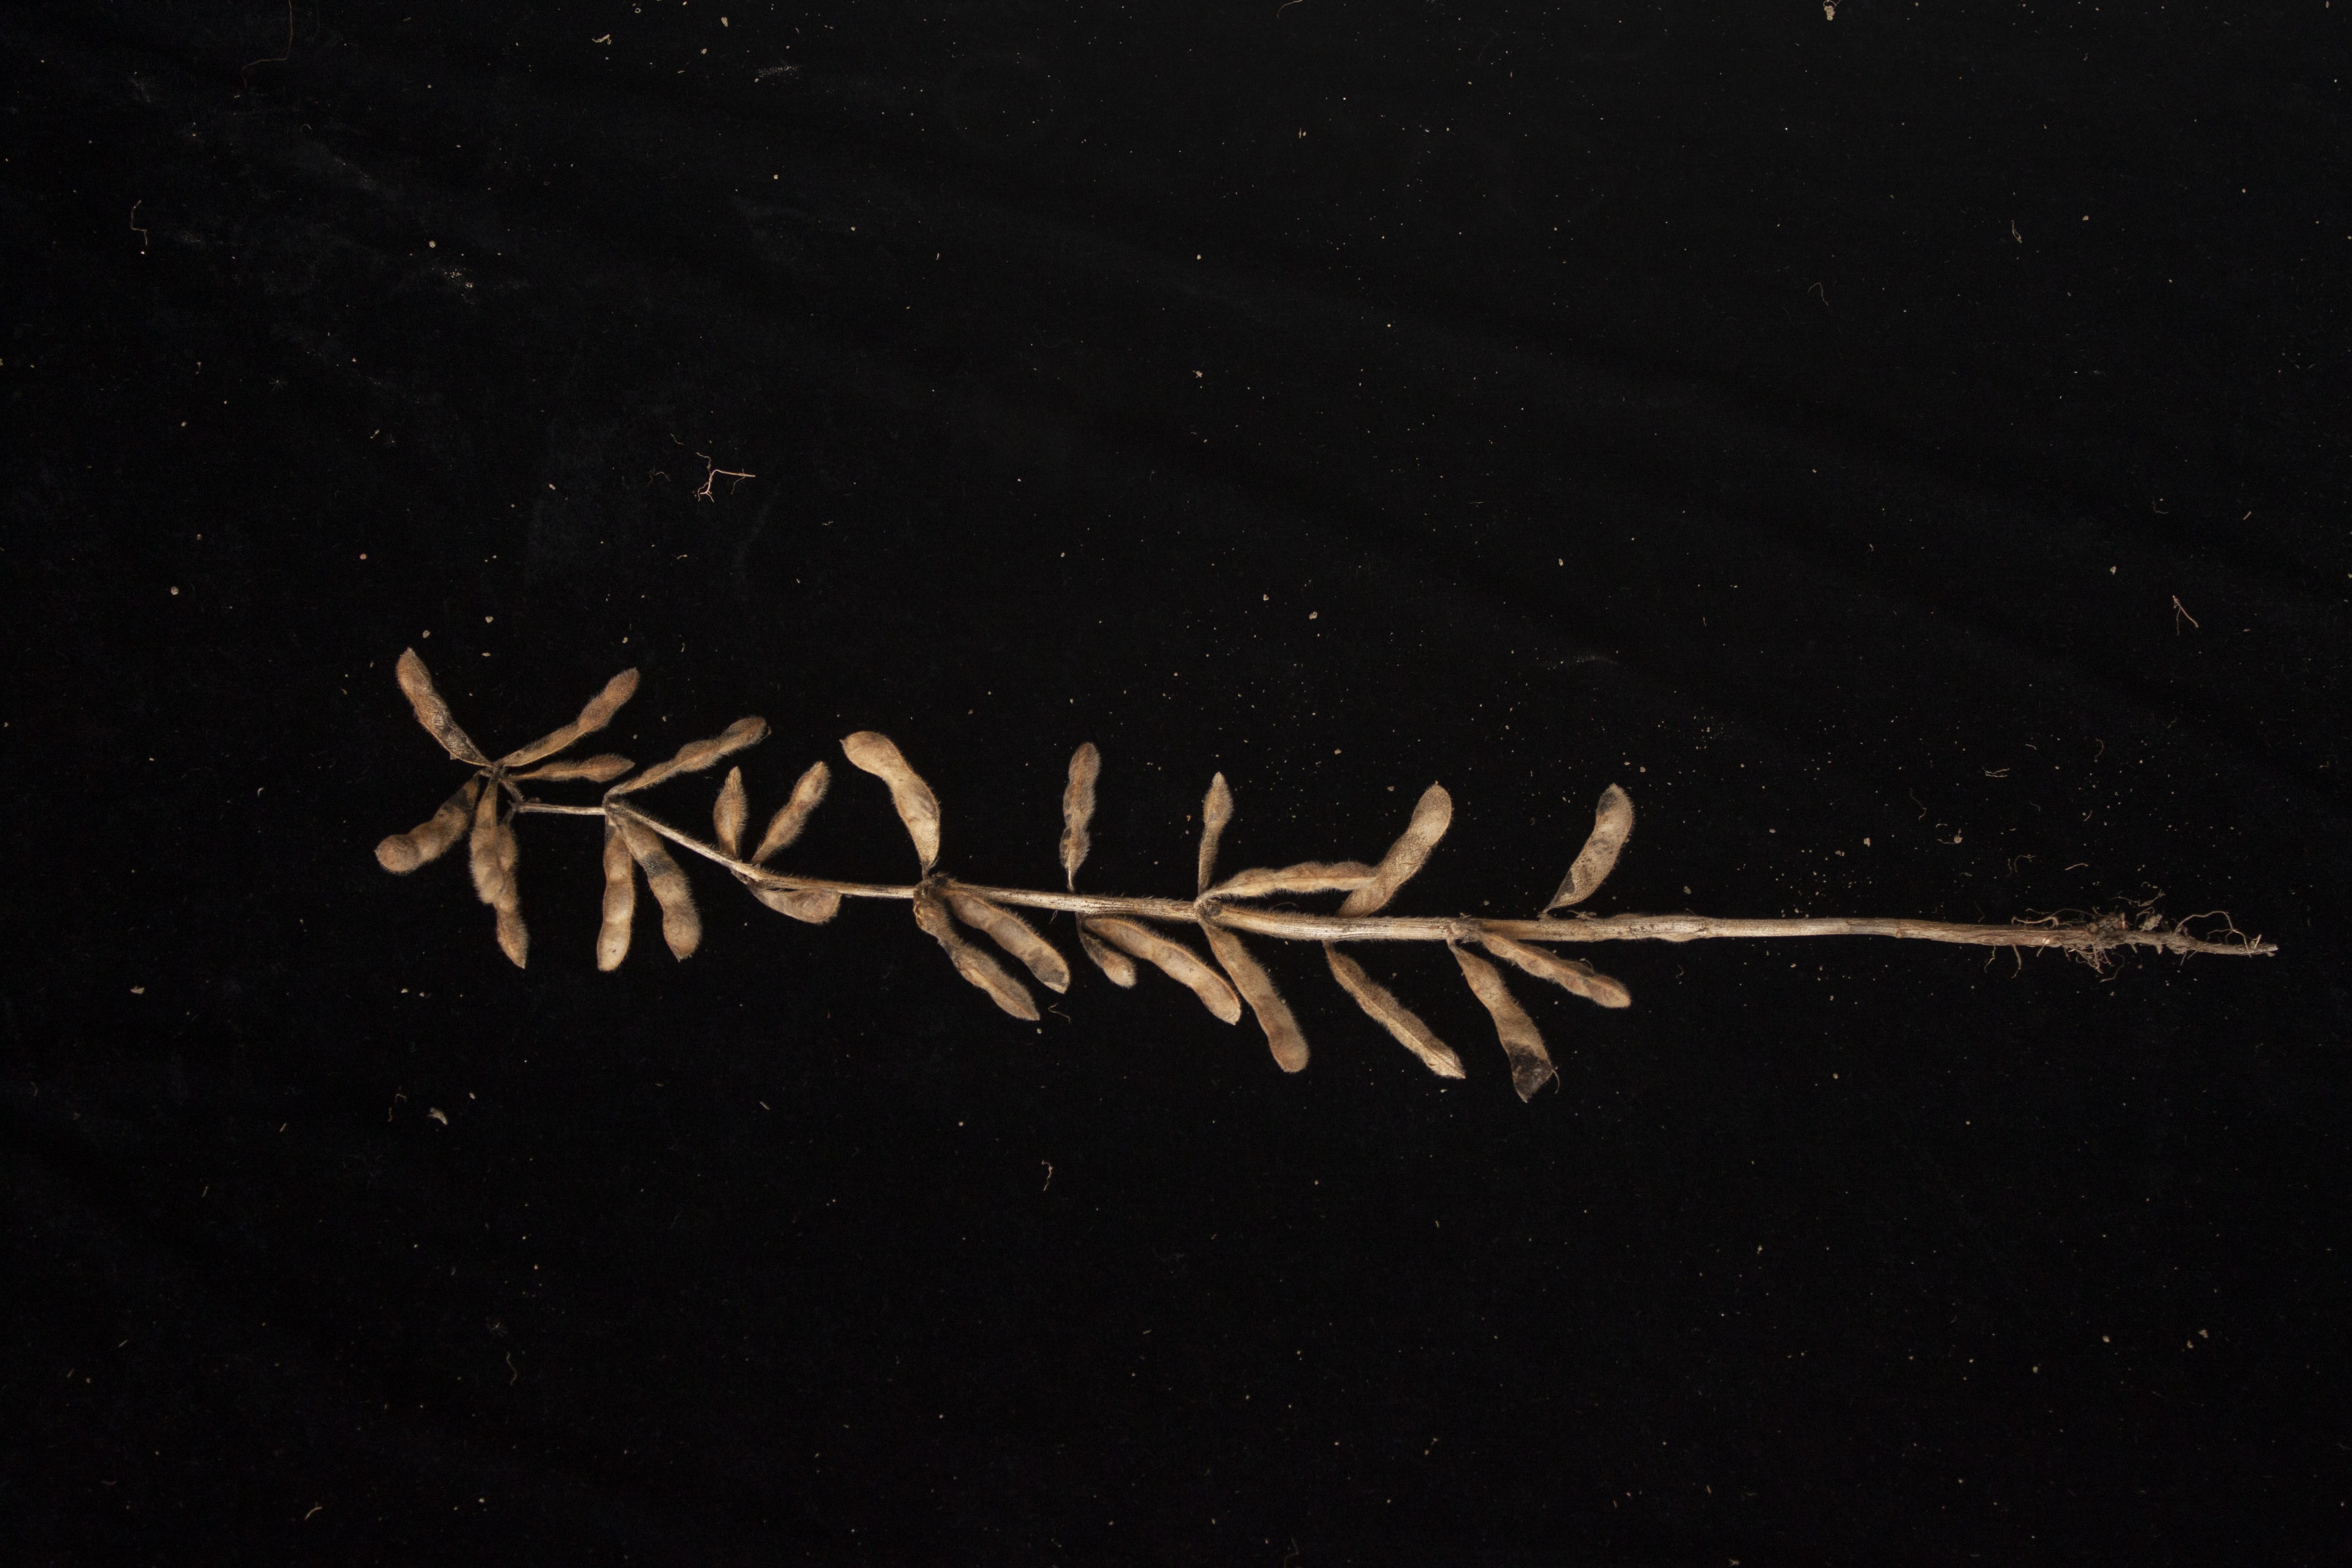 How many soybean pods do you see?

26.